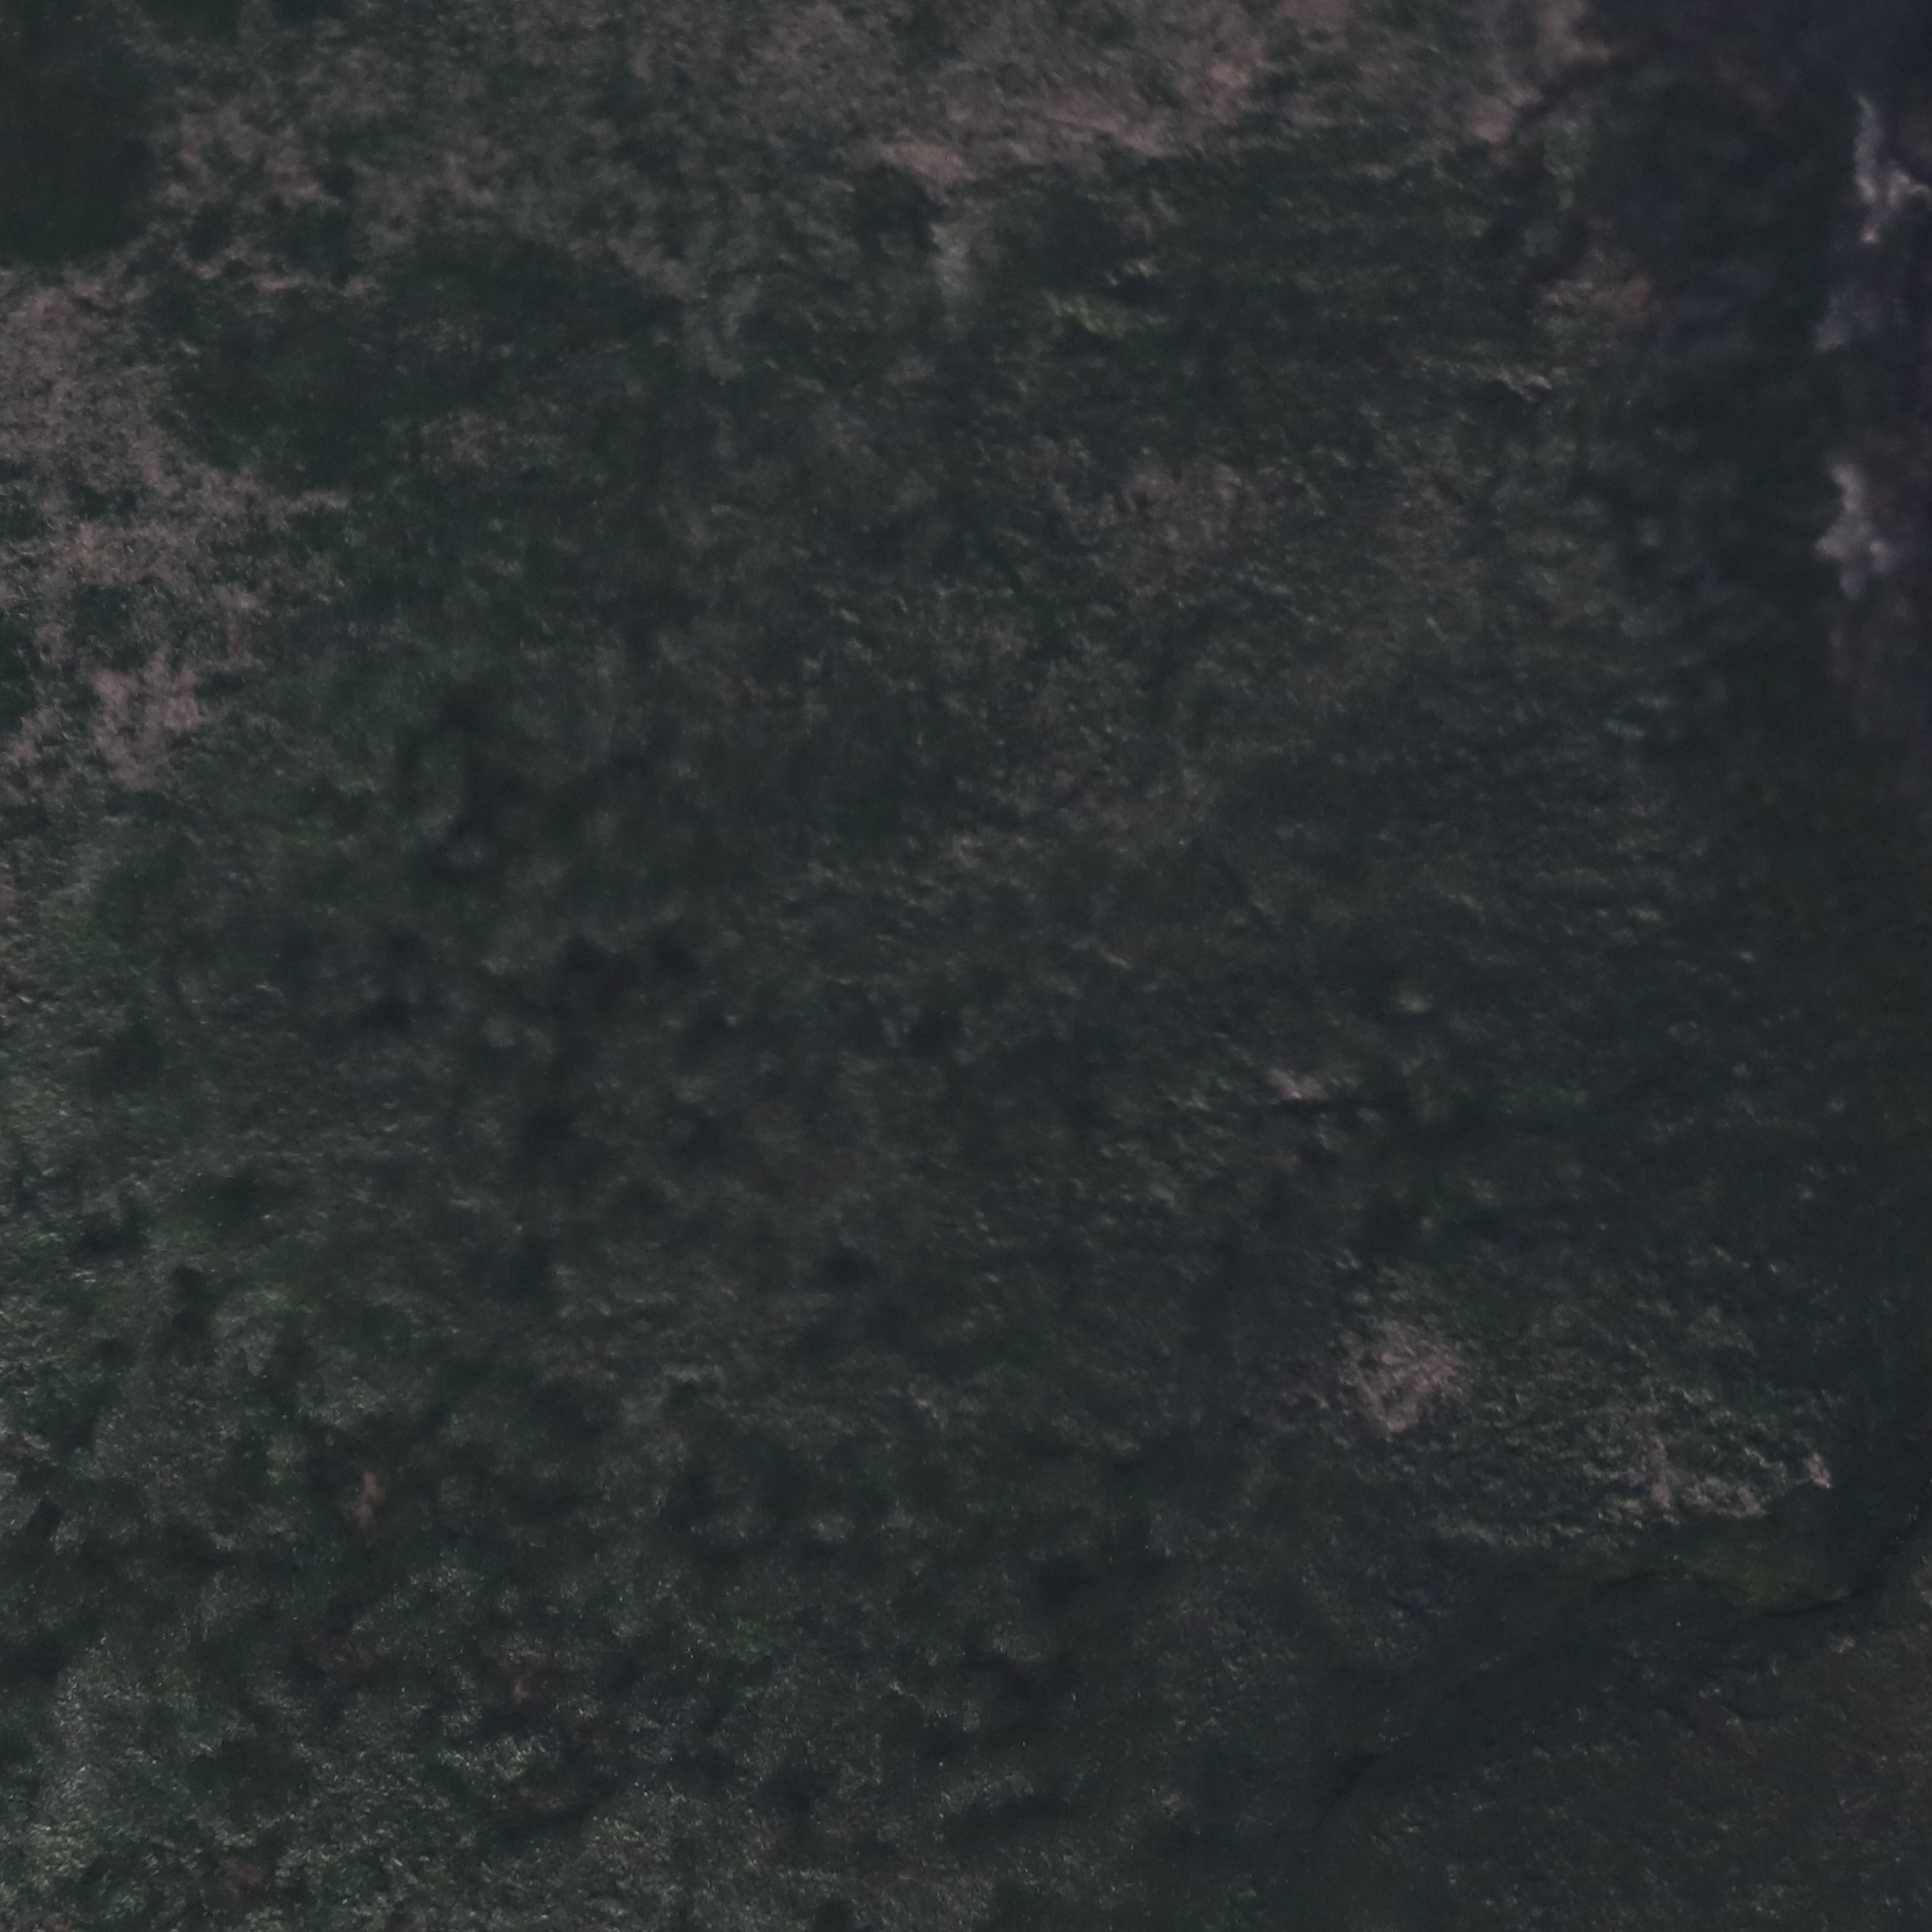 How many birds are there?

0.